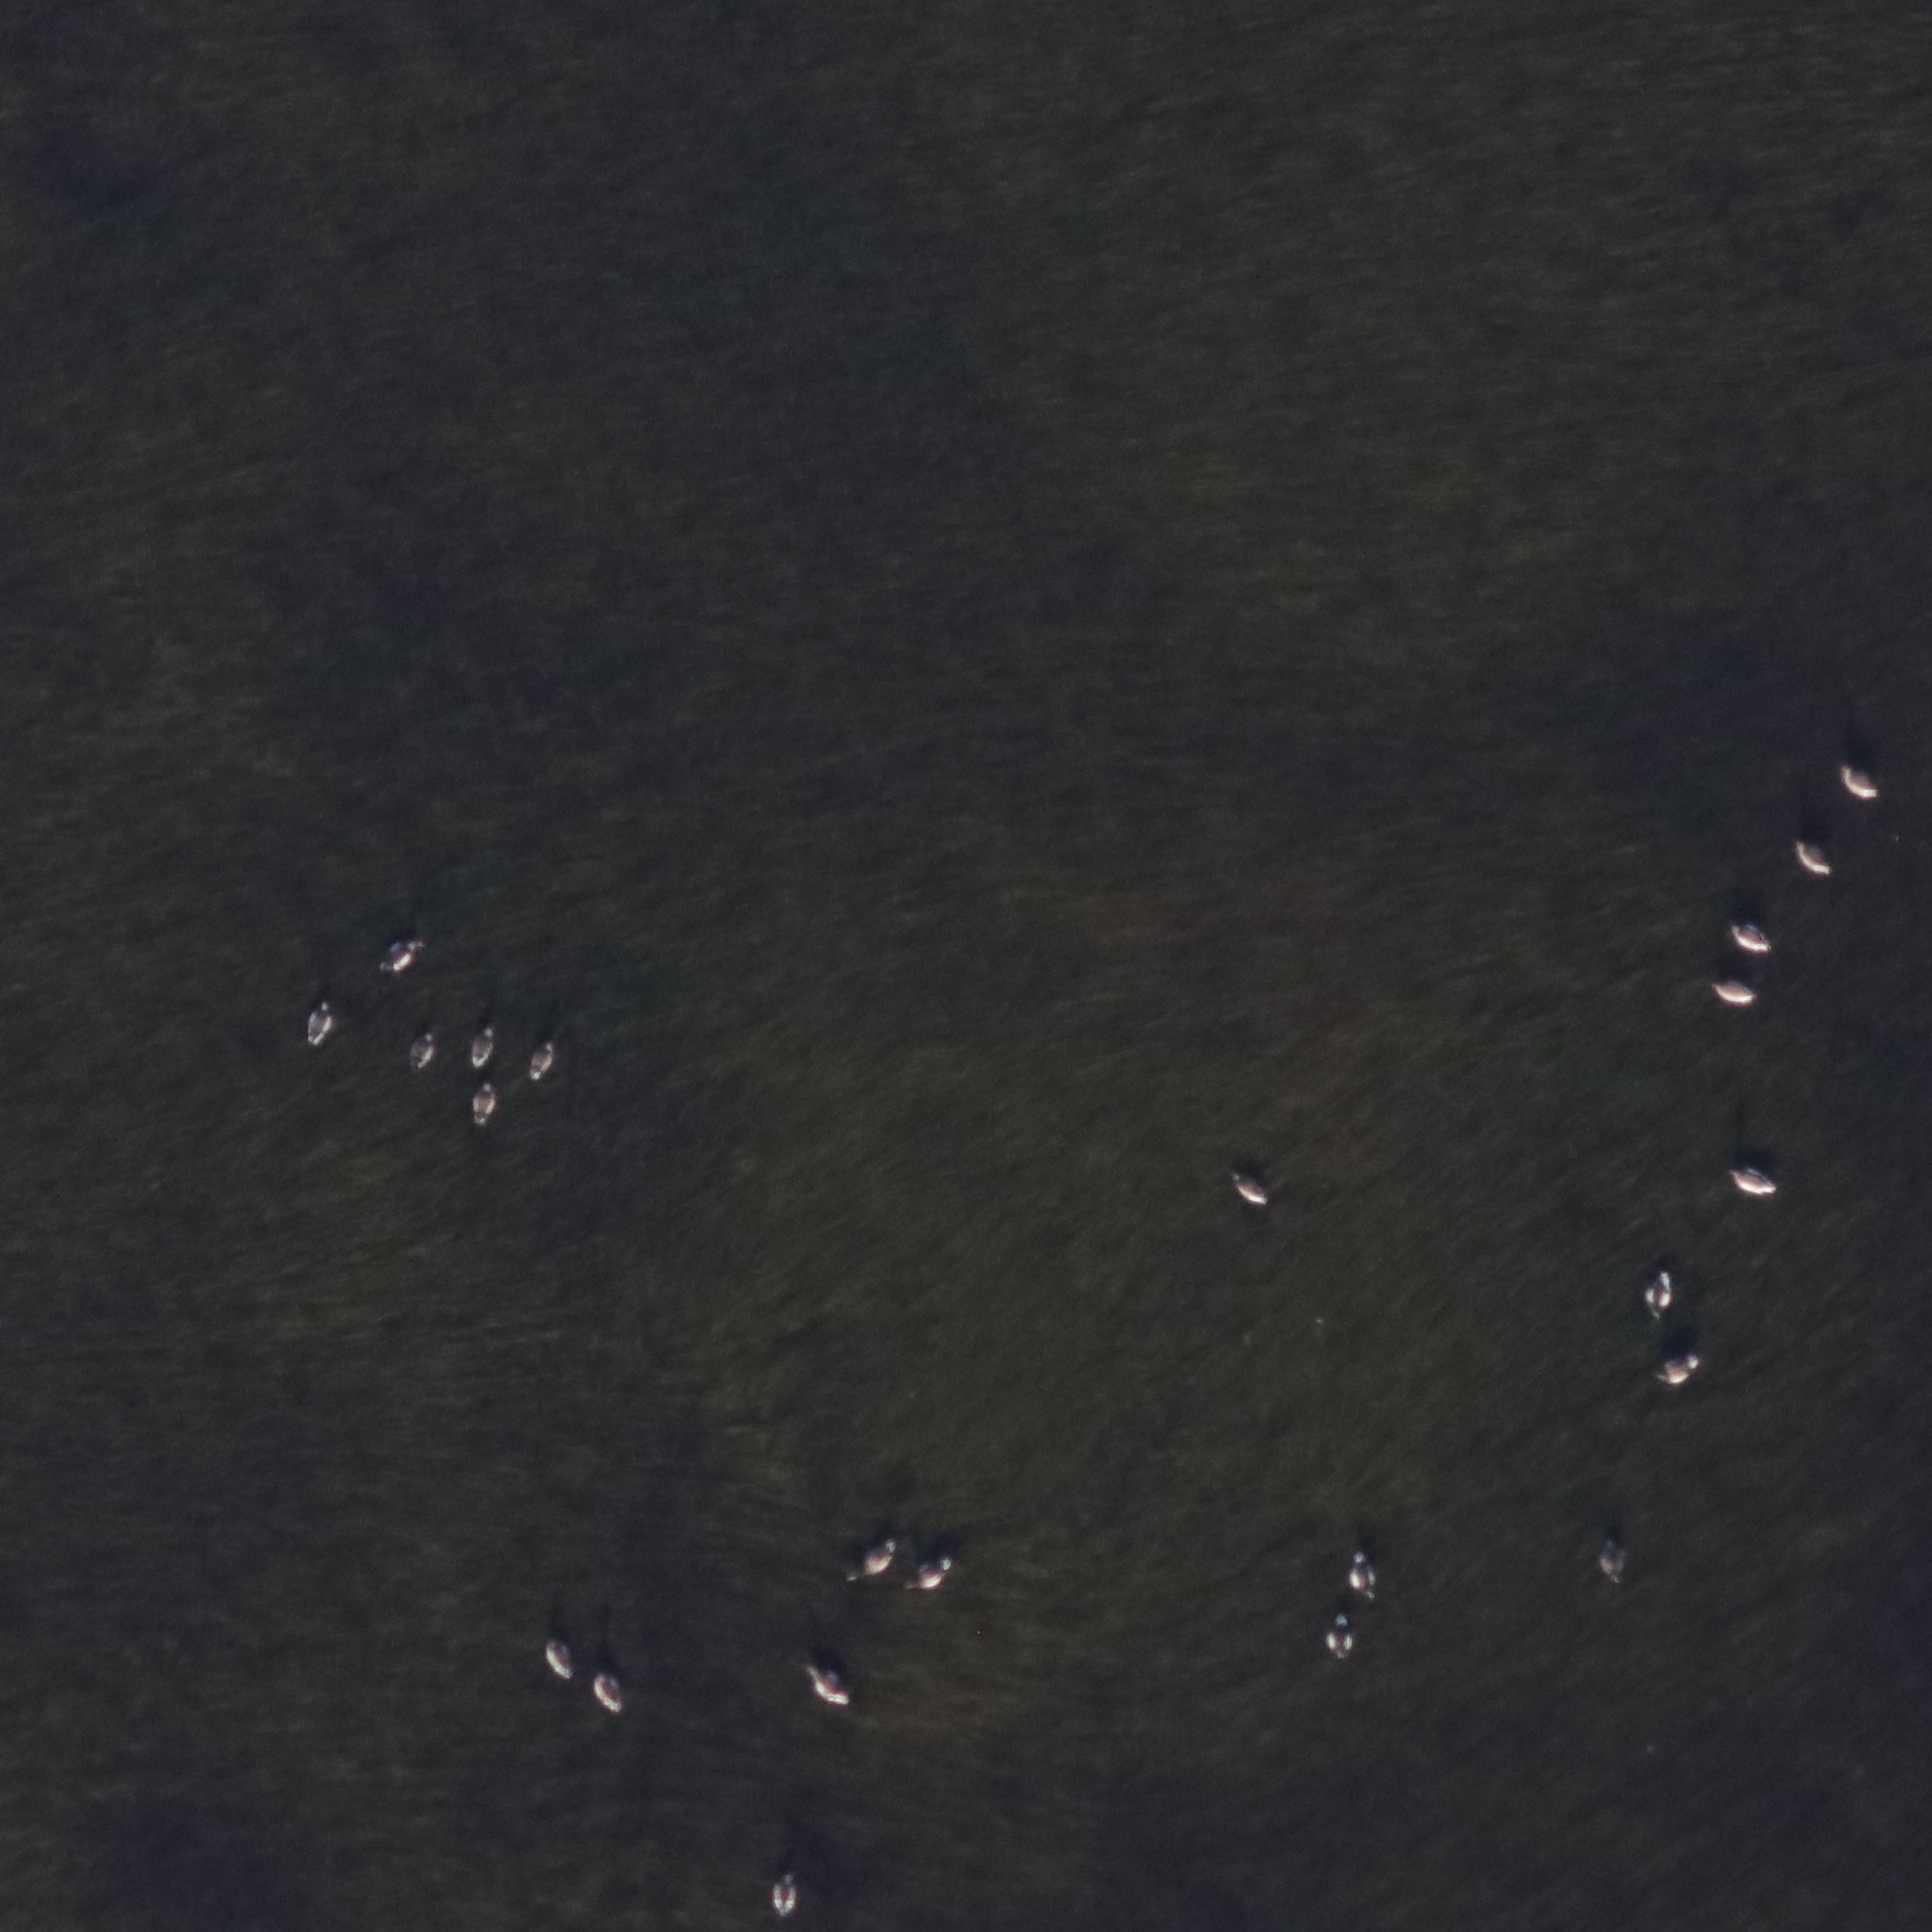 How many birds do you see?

23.